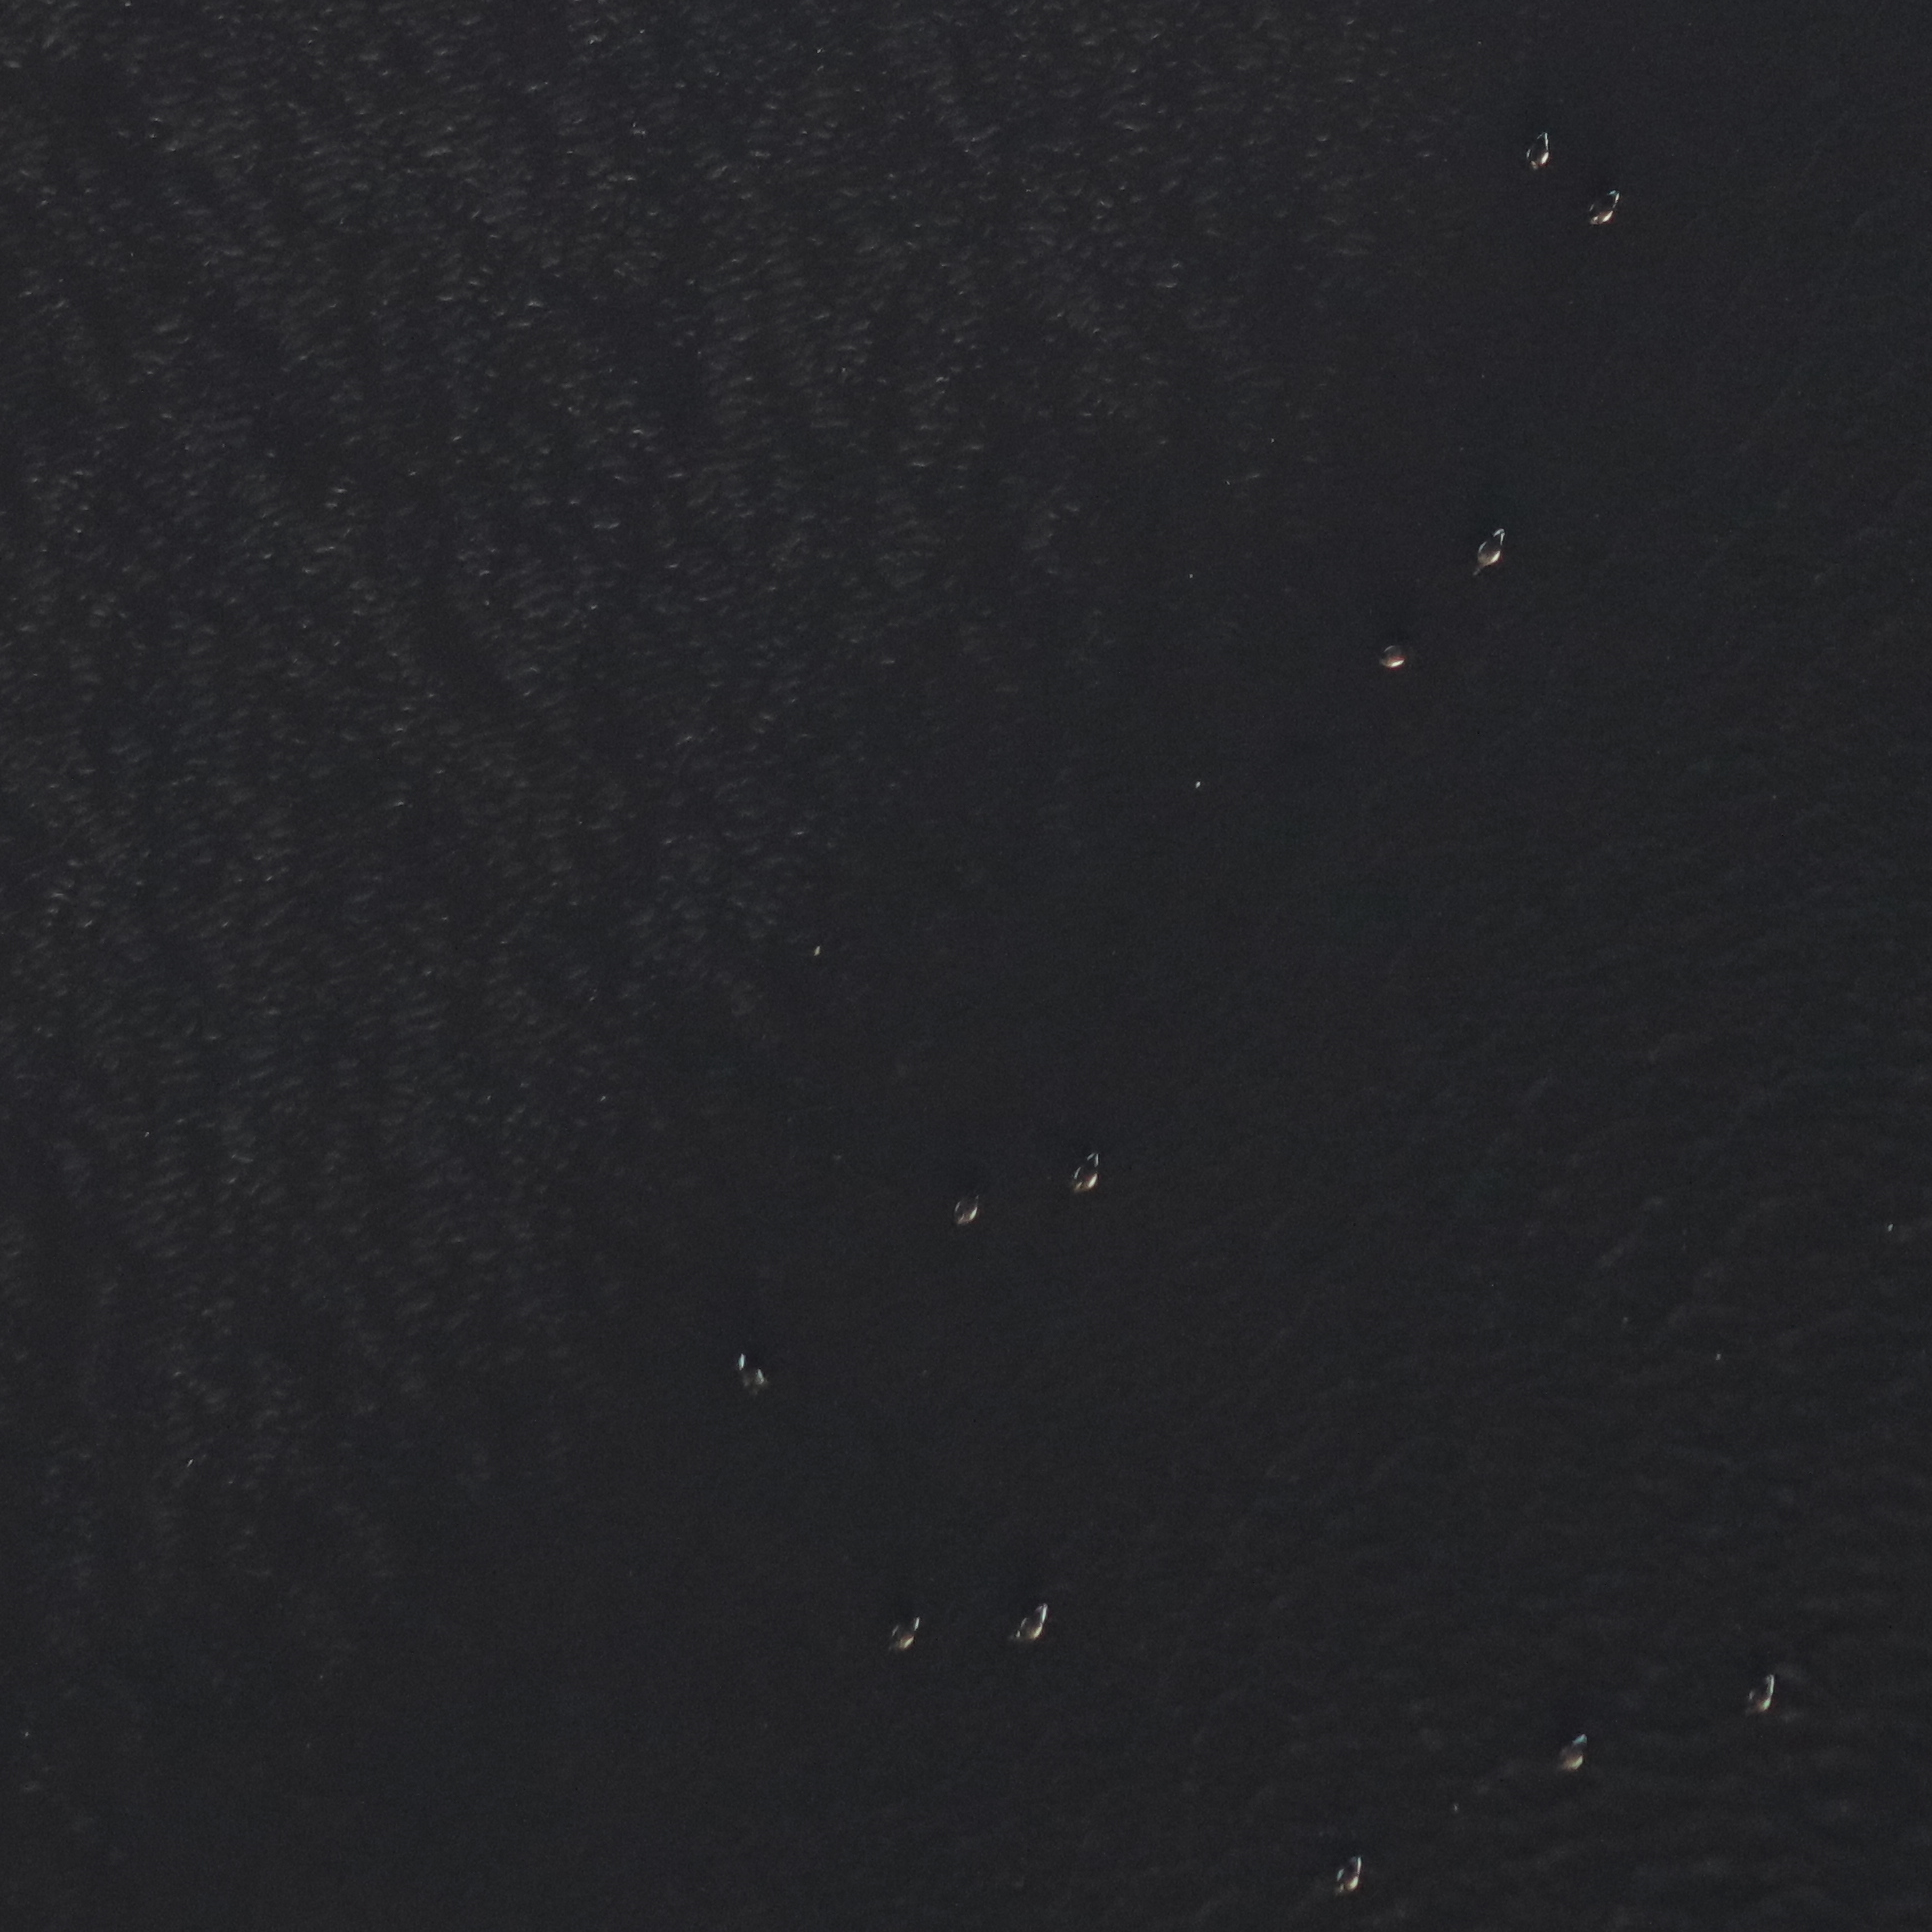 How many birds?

12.